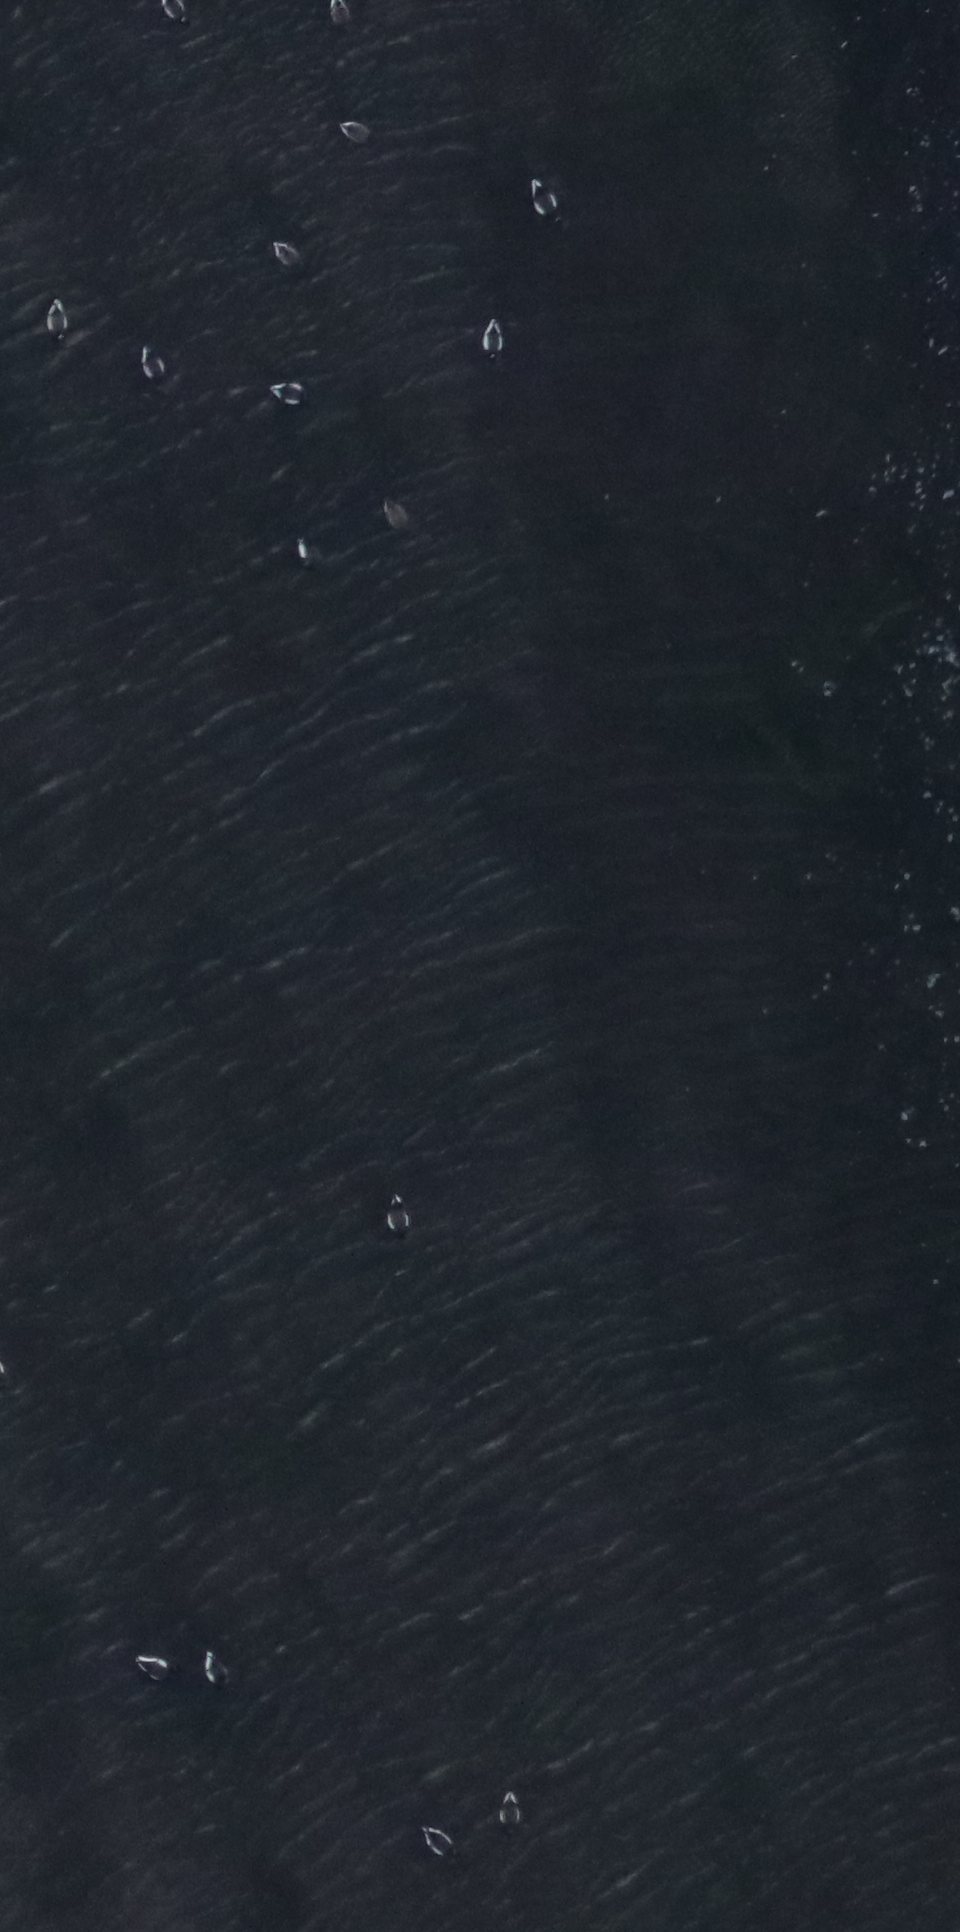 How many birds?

16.